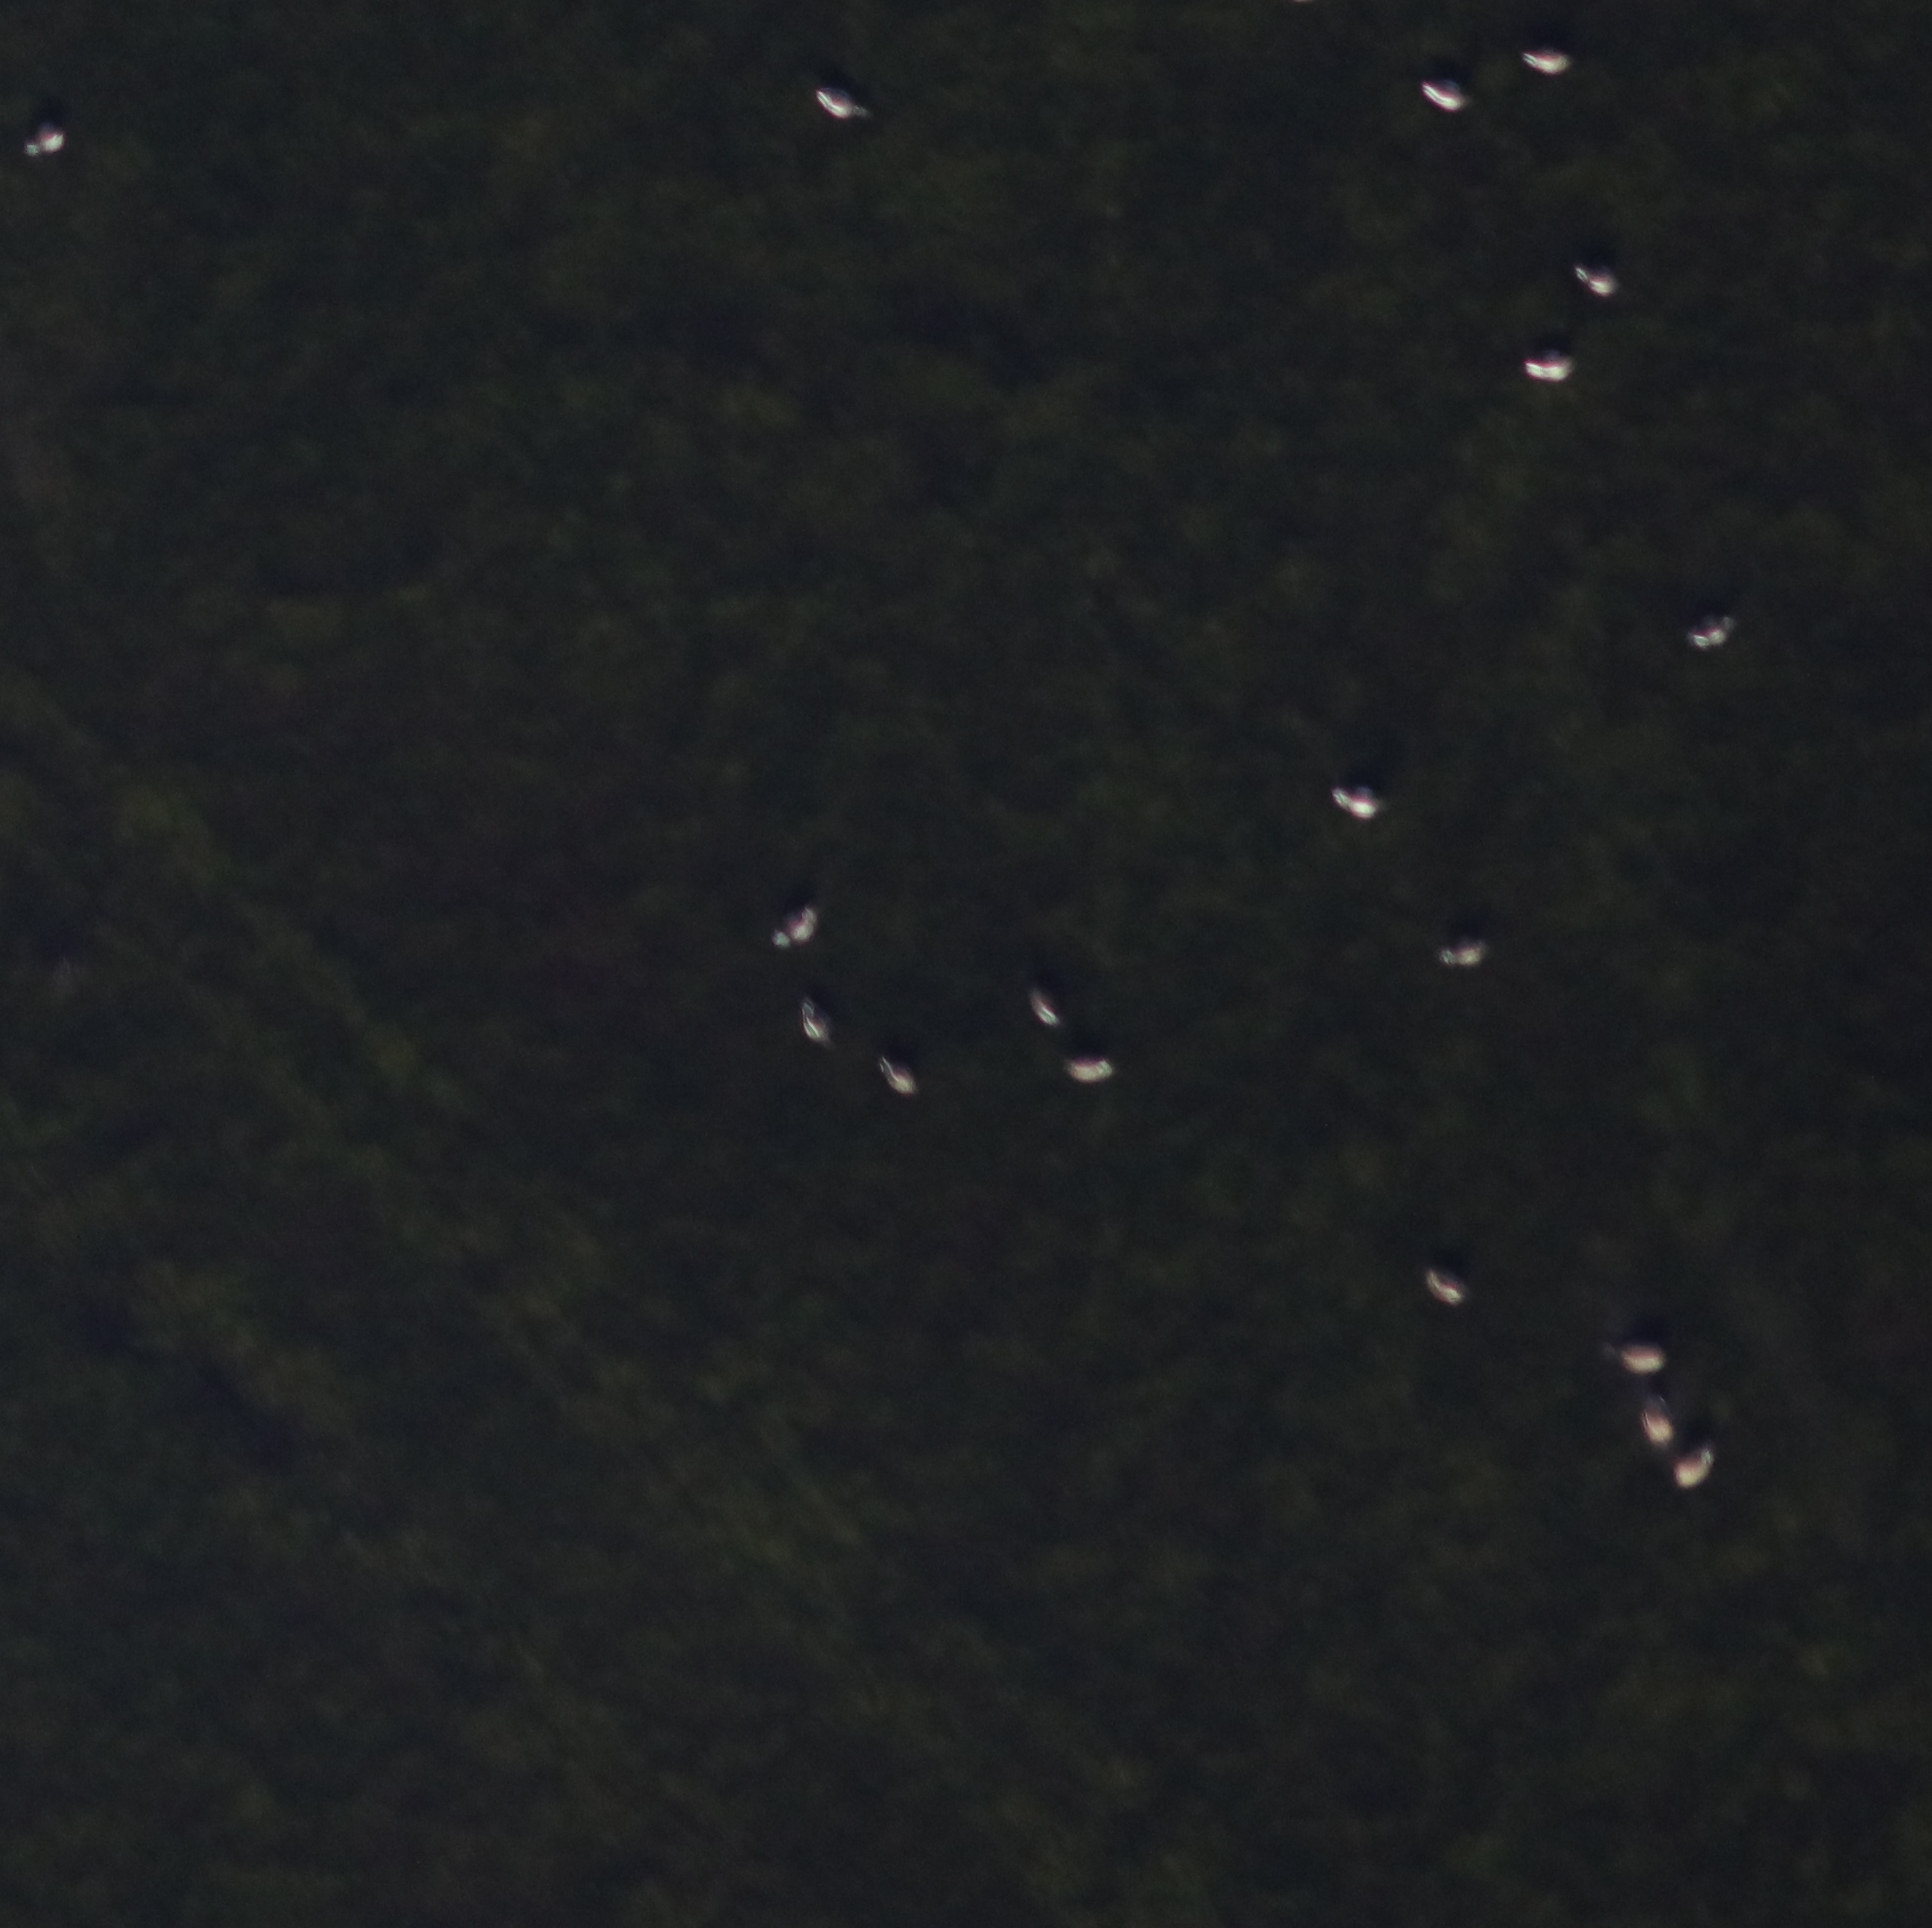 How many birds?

18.